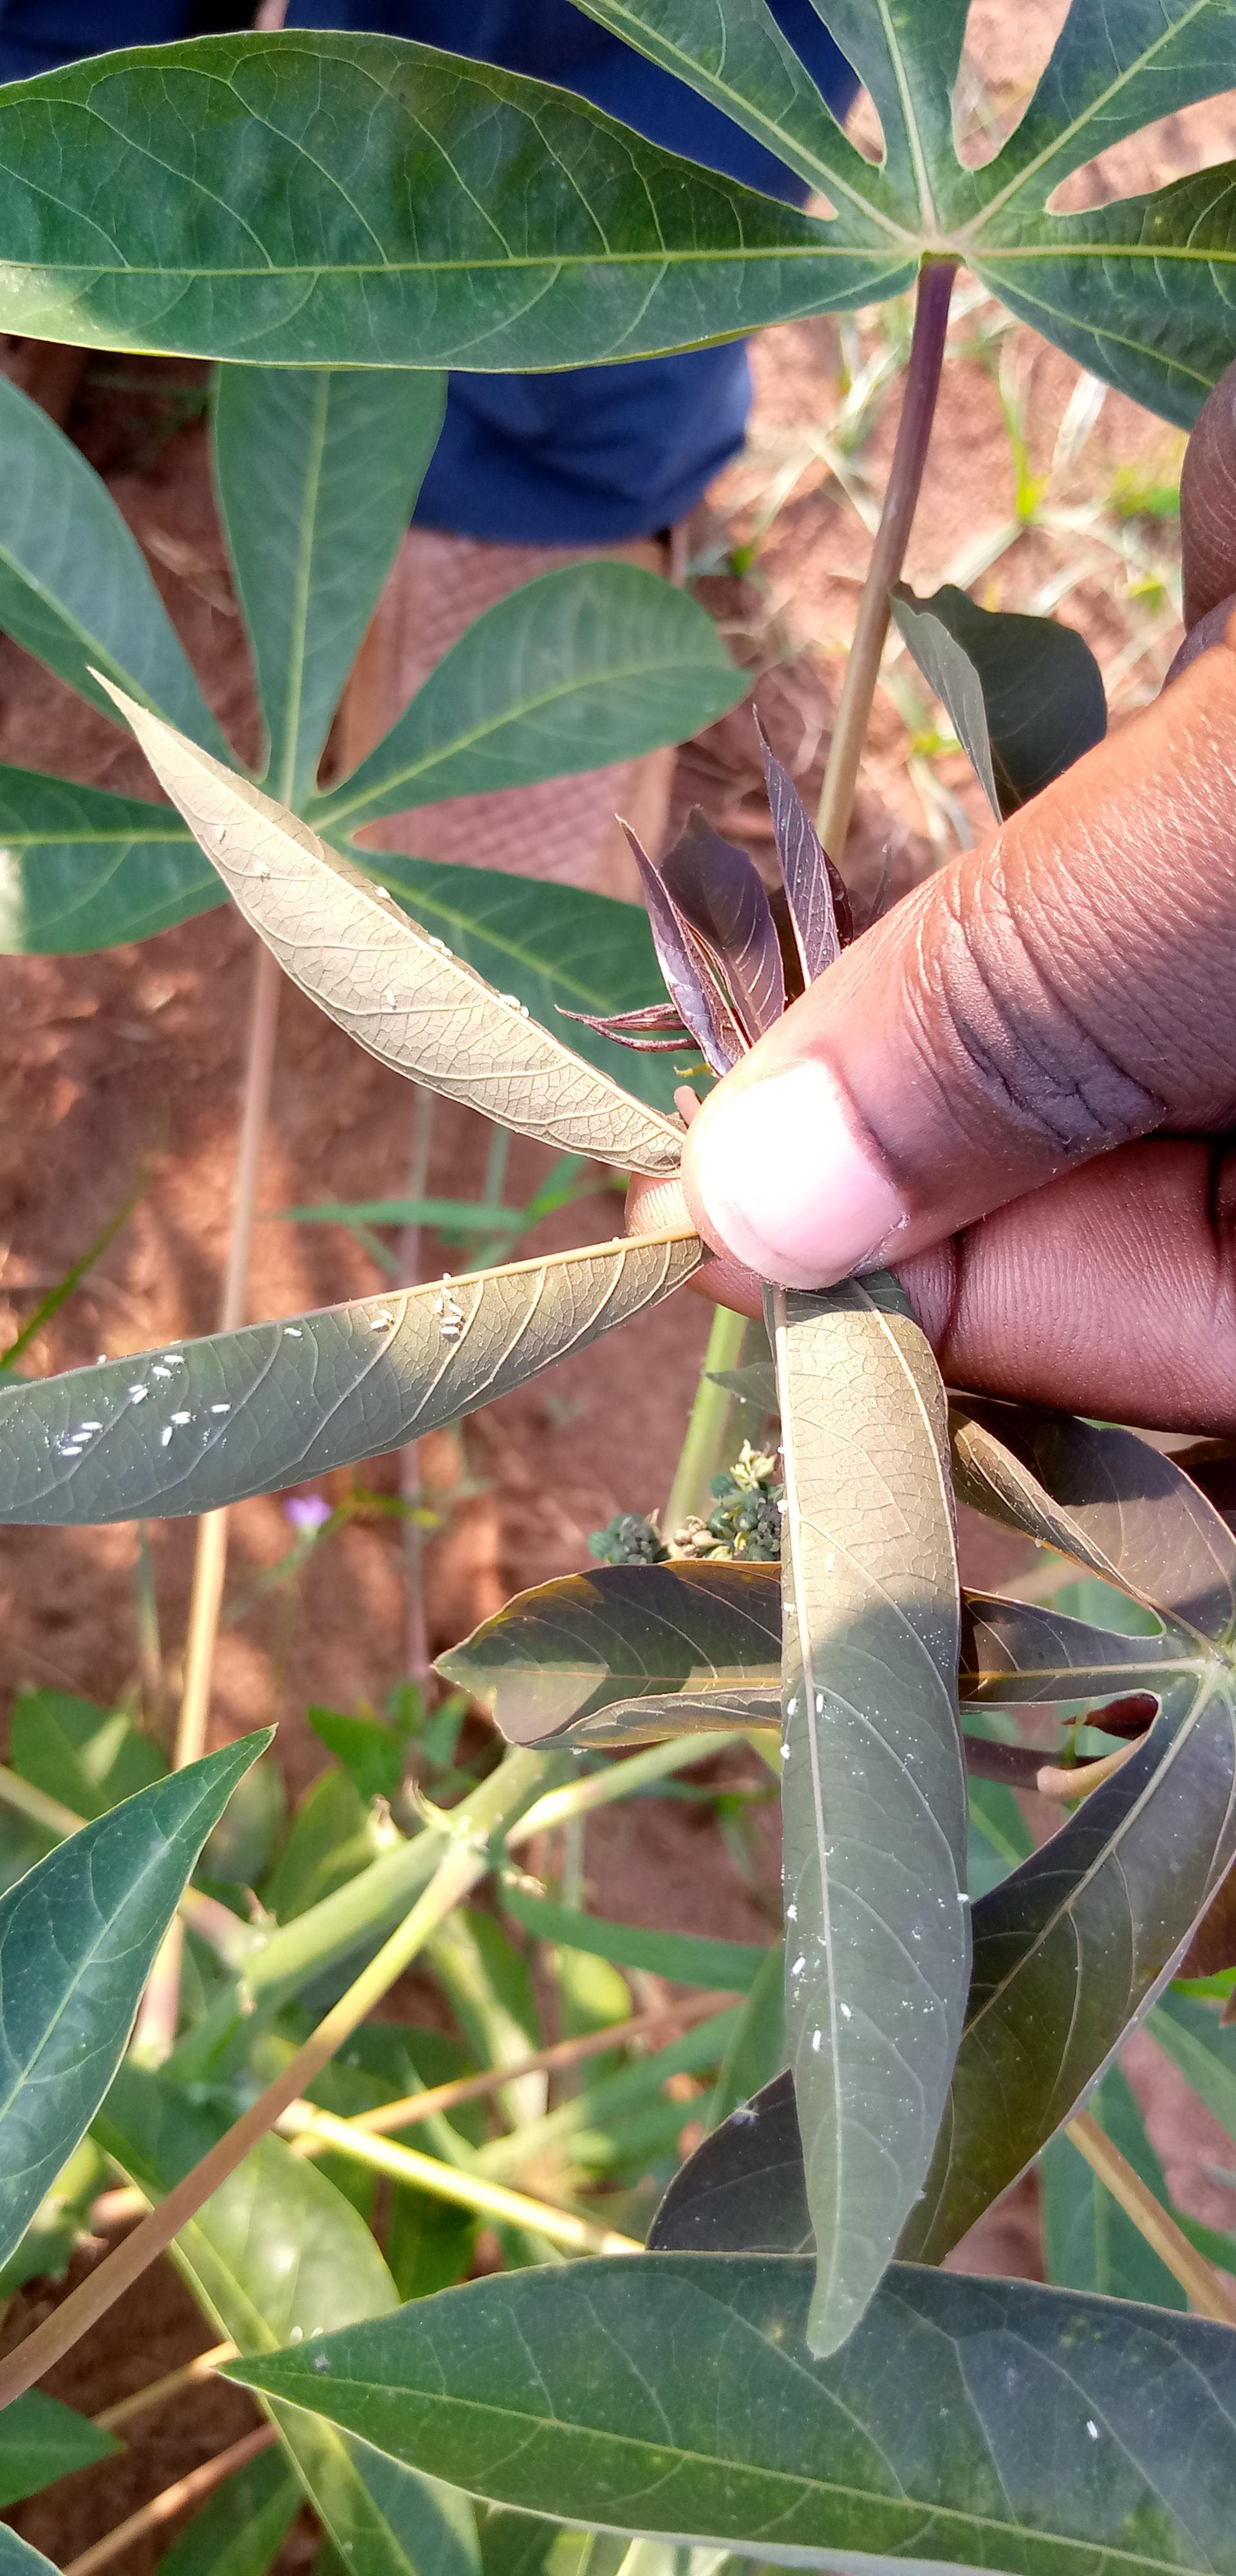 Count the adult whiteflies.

44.